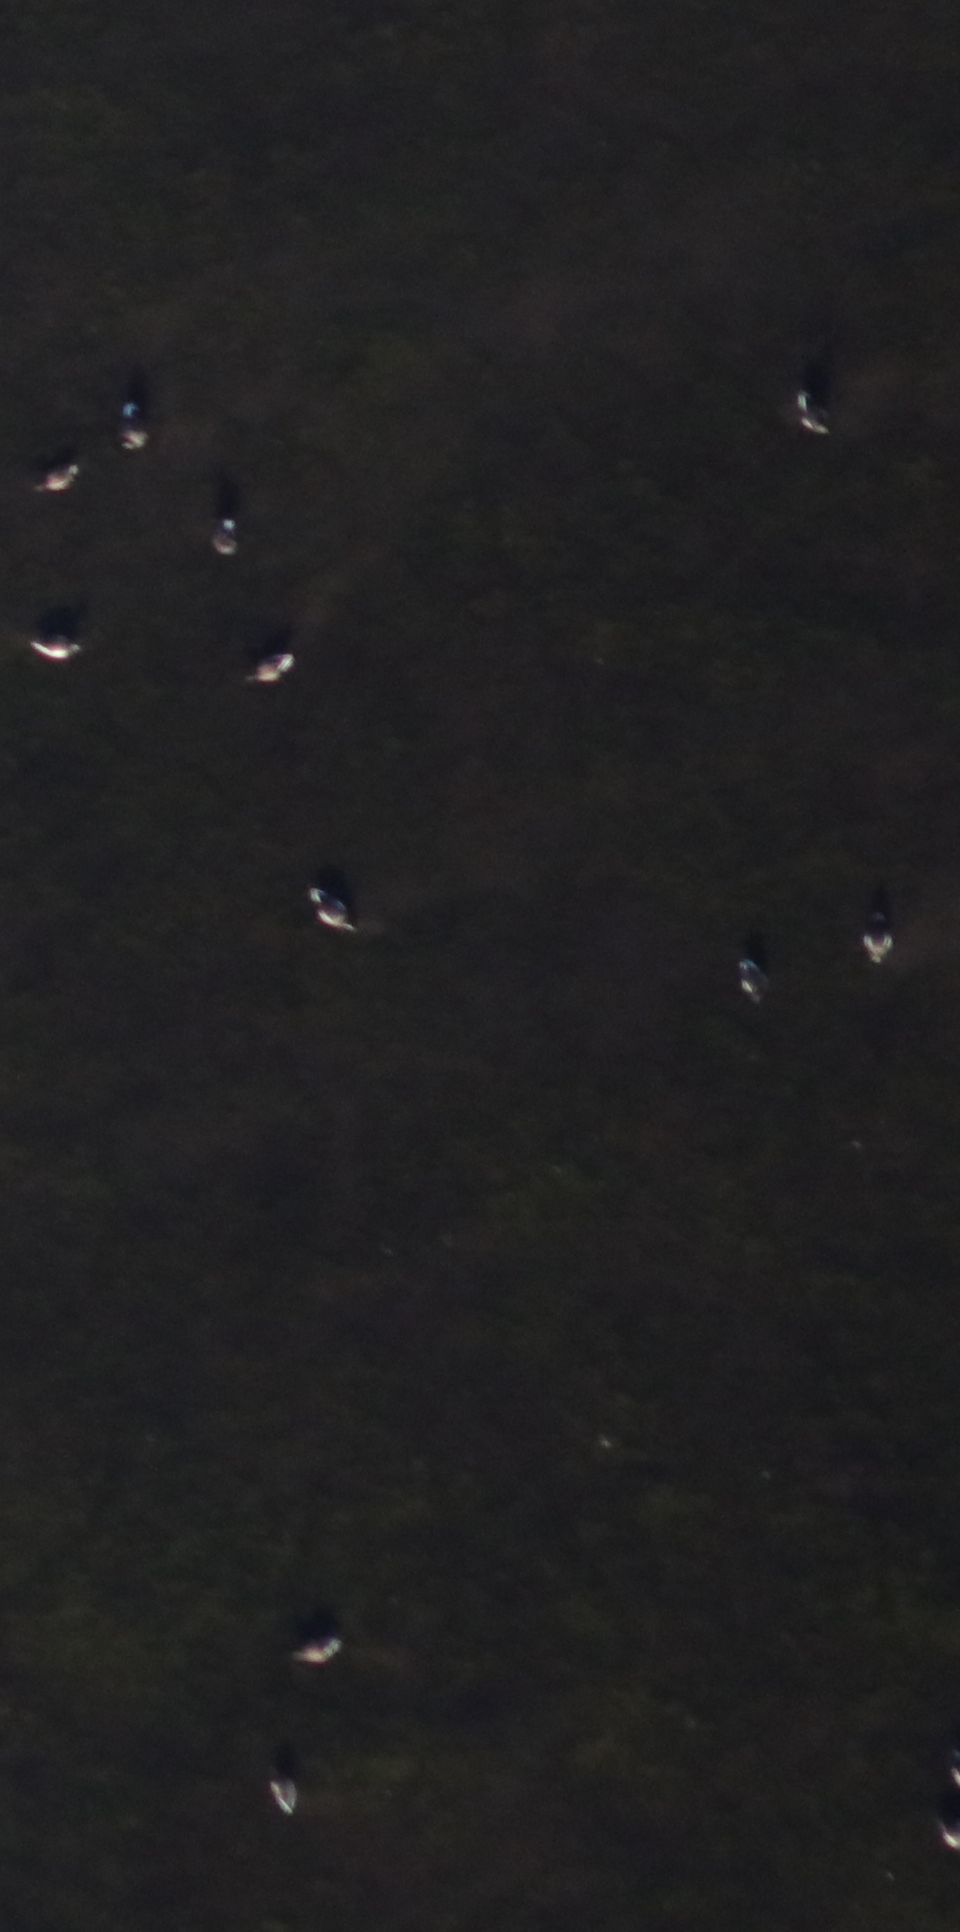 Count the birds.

11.